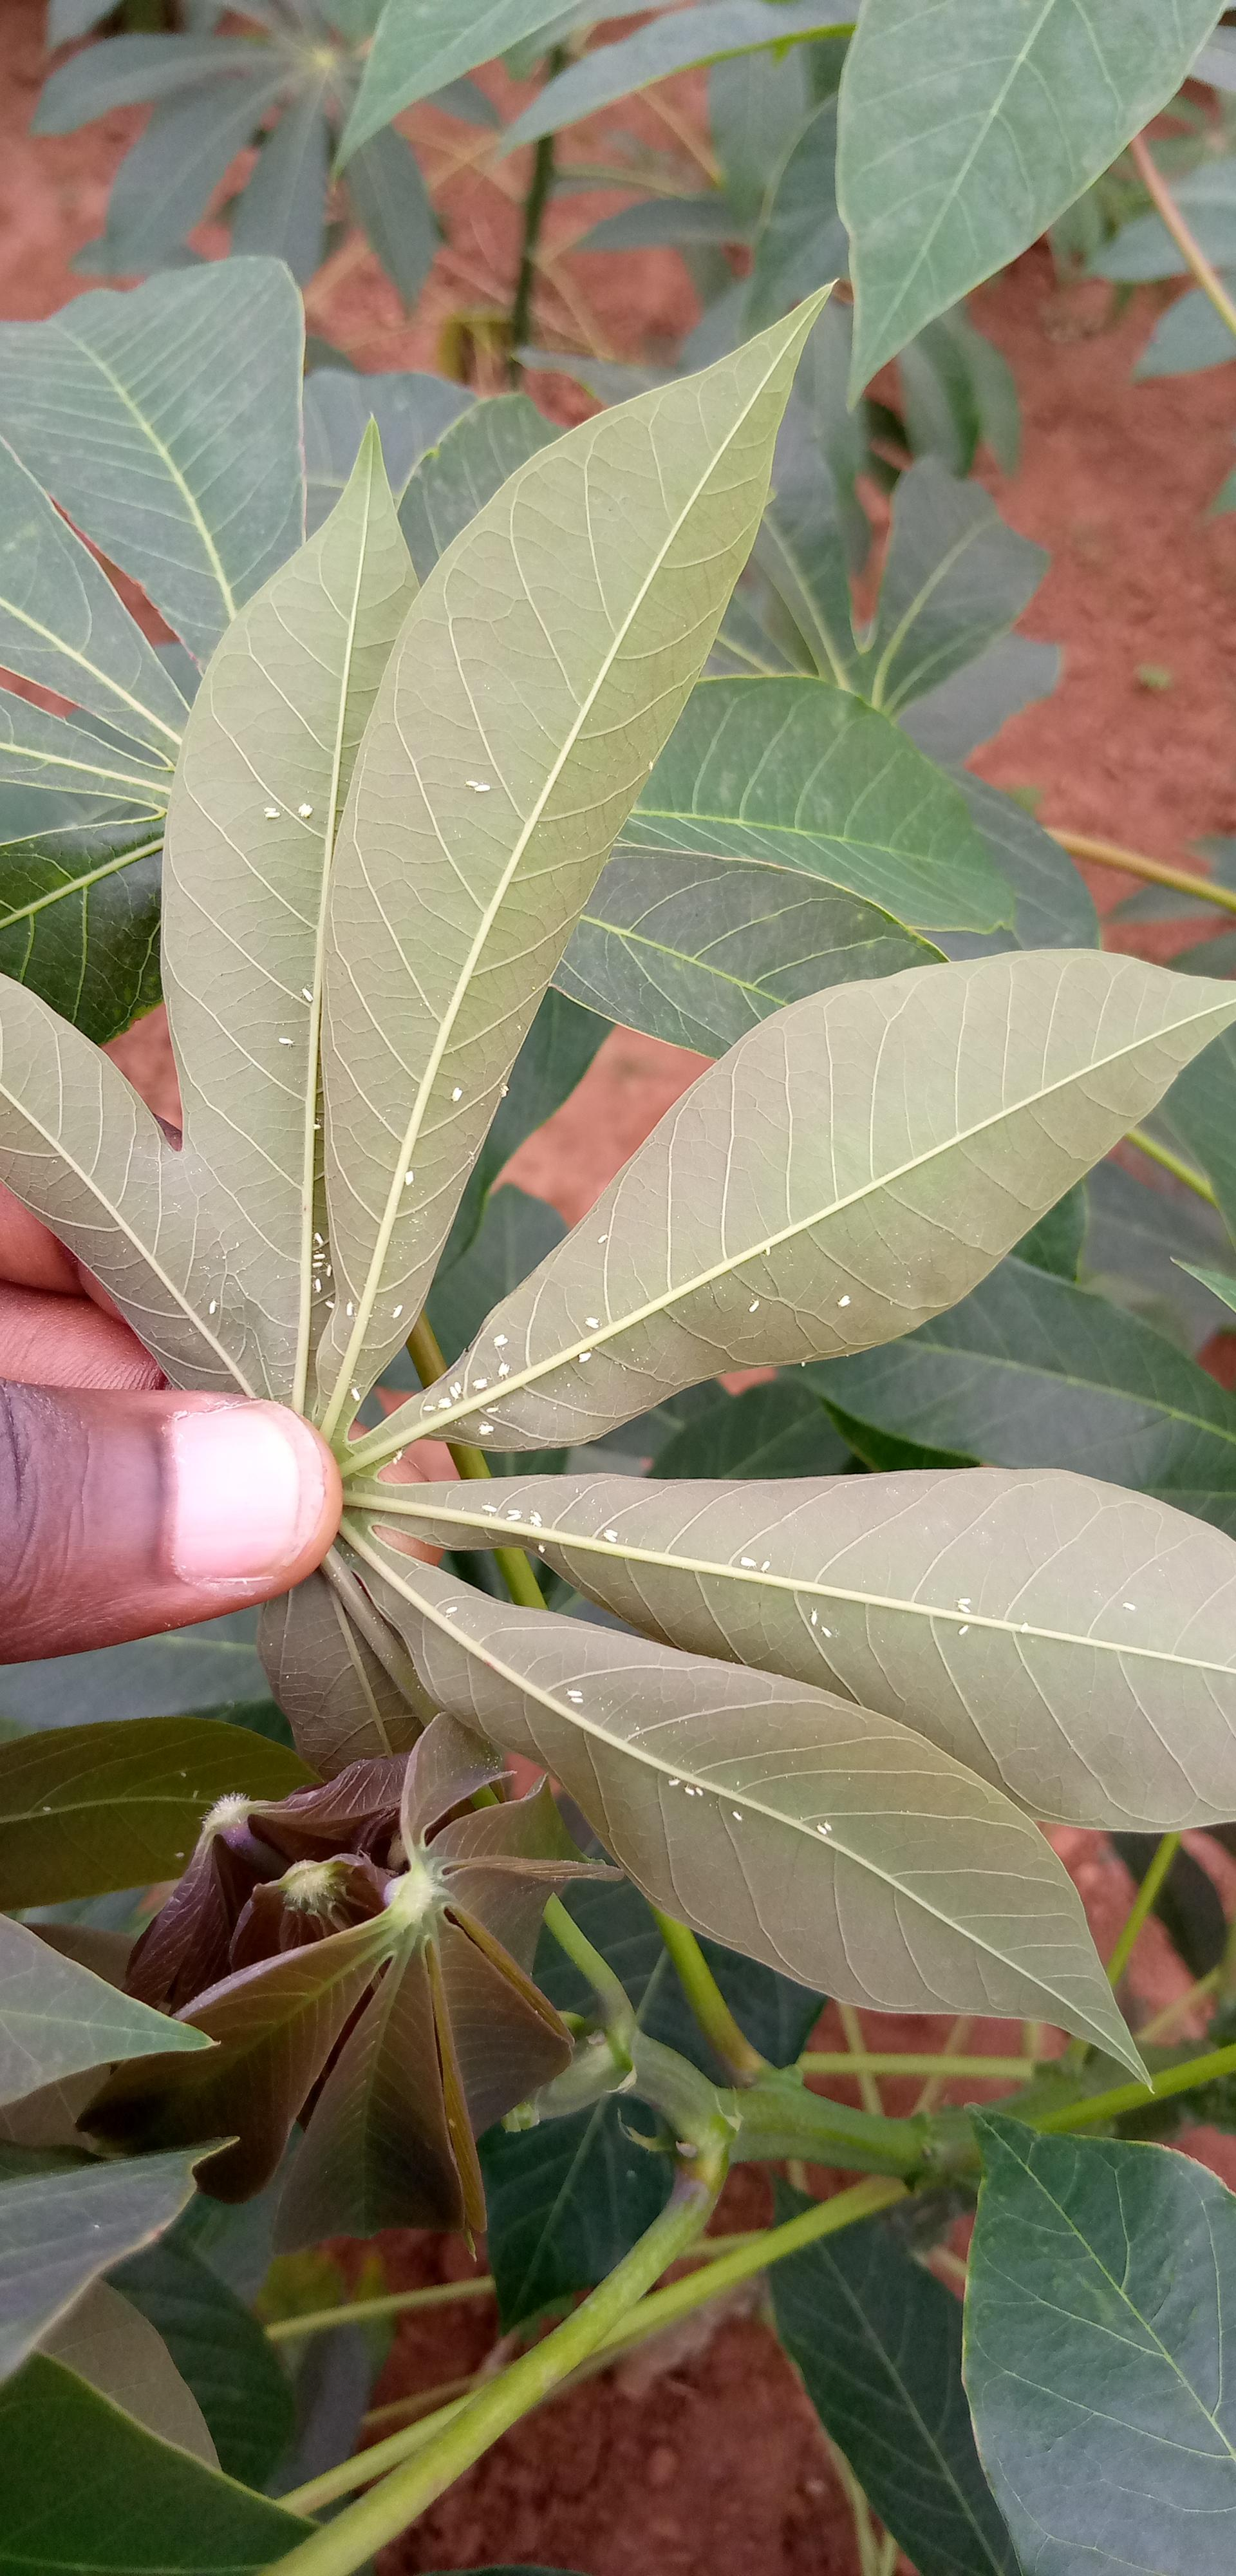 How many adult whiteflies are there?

77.